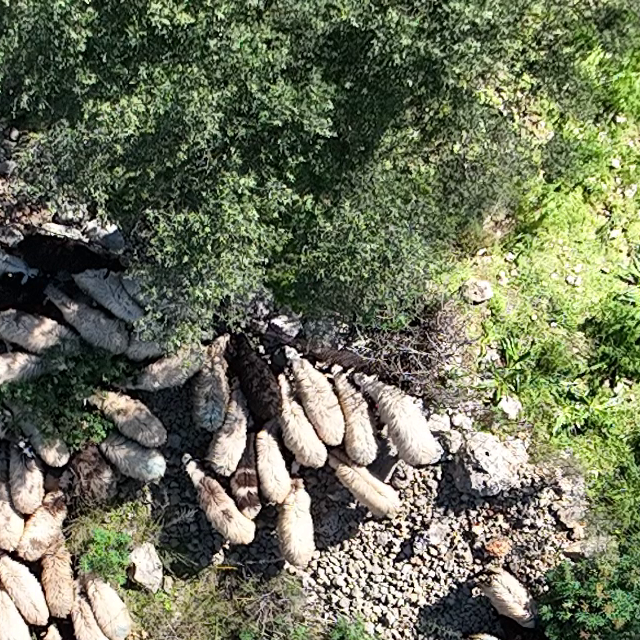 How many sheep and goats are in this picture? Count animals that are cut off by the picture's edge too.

36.